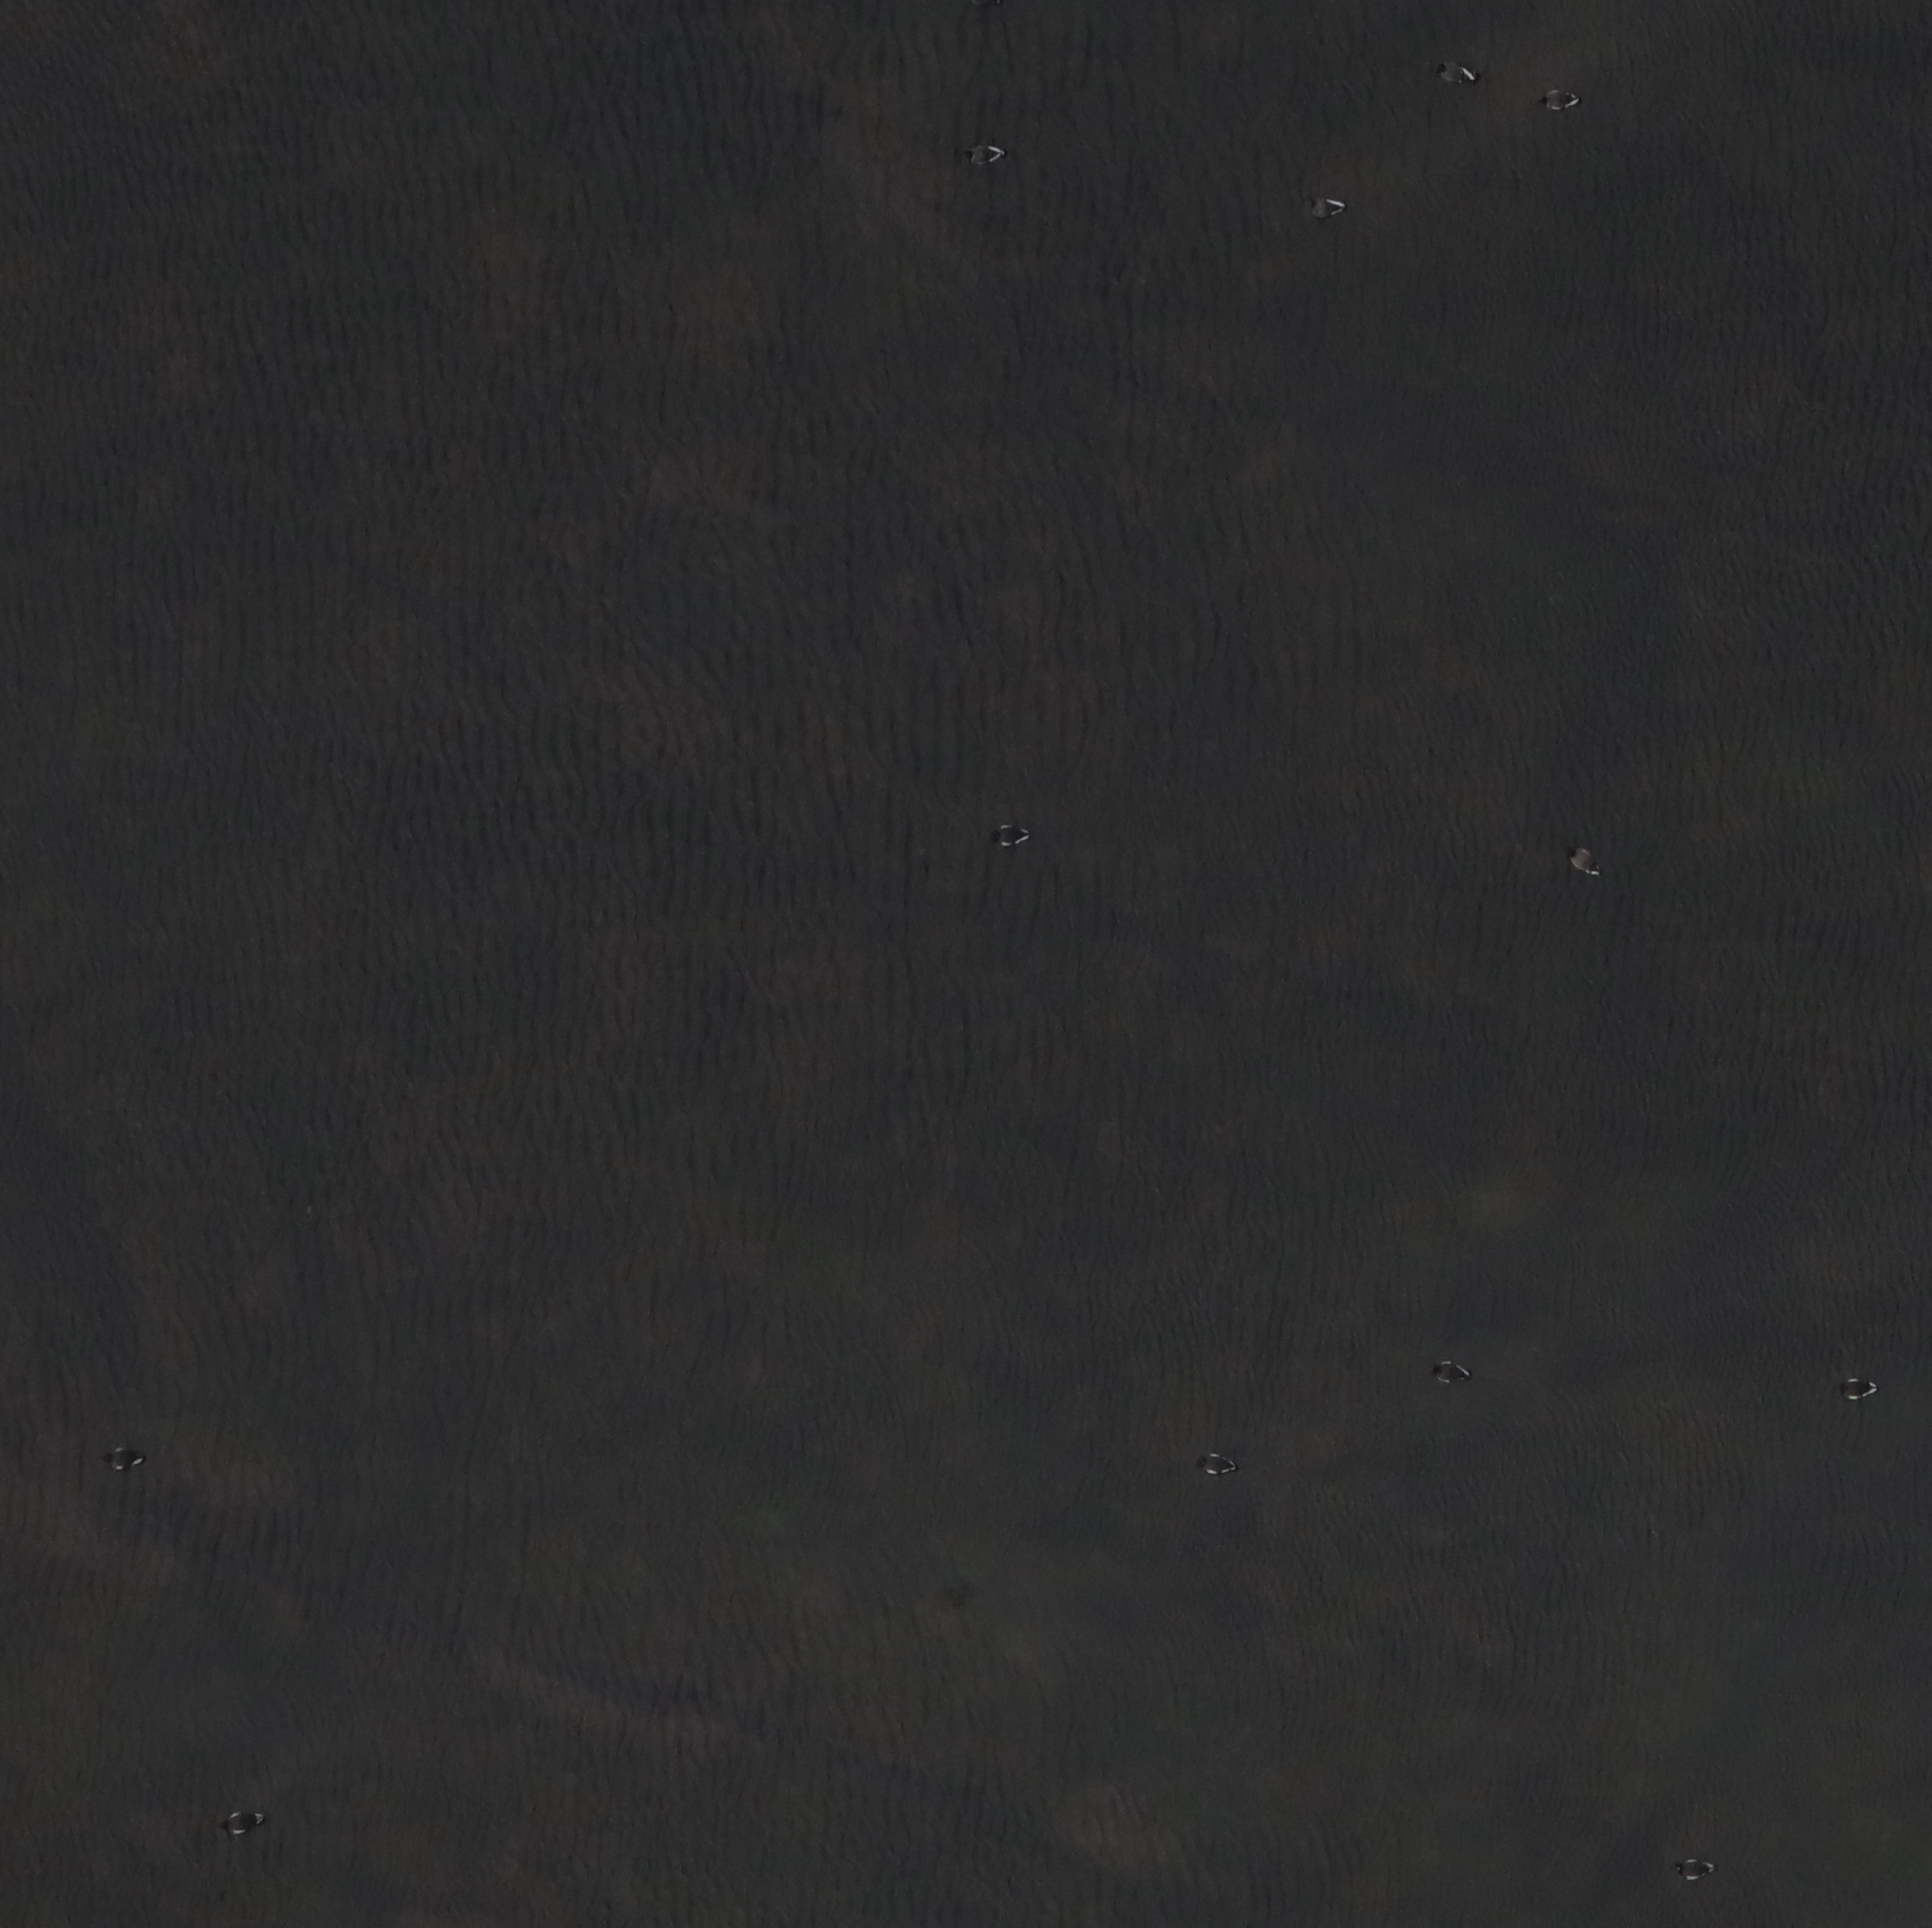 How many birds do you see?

12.